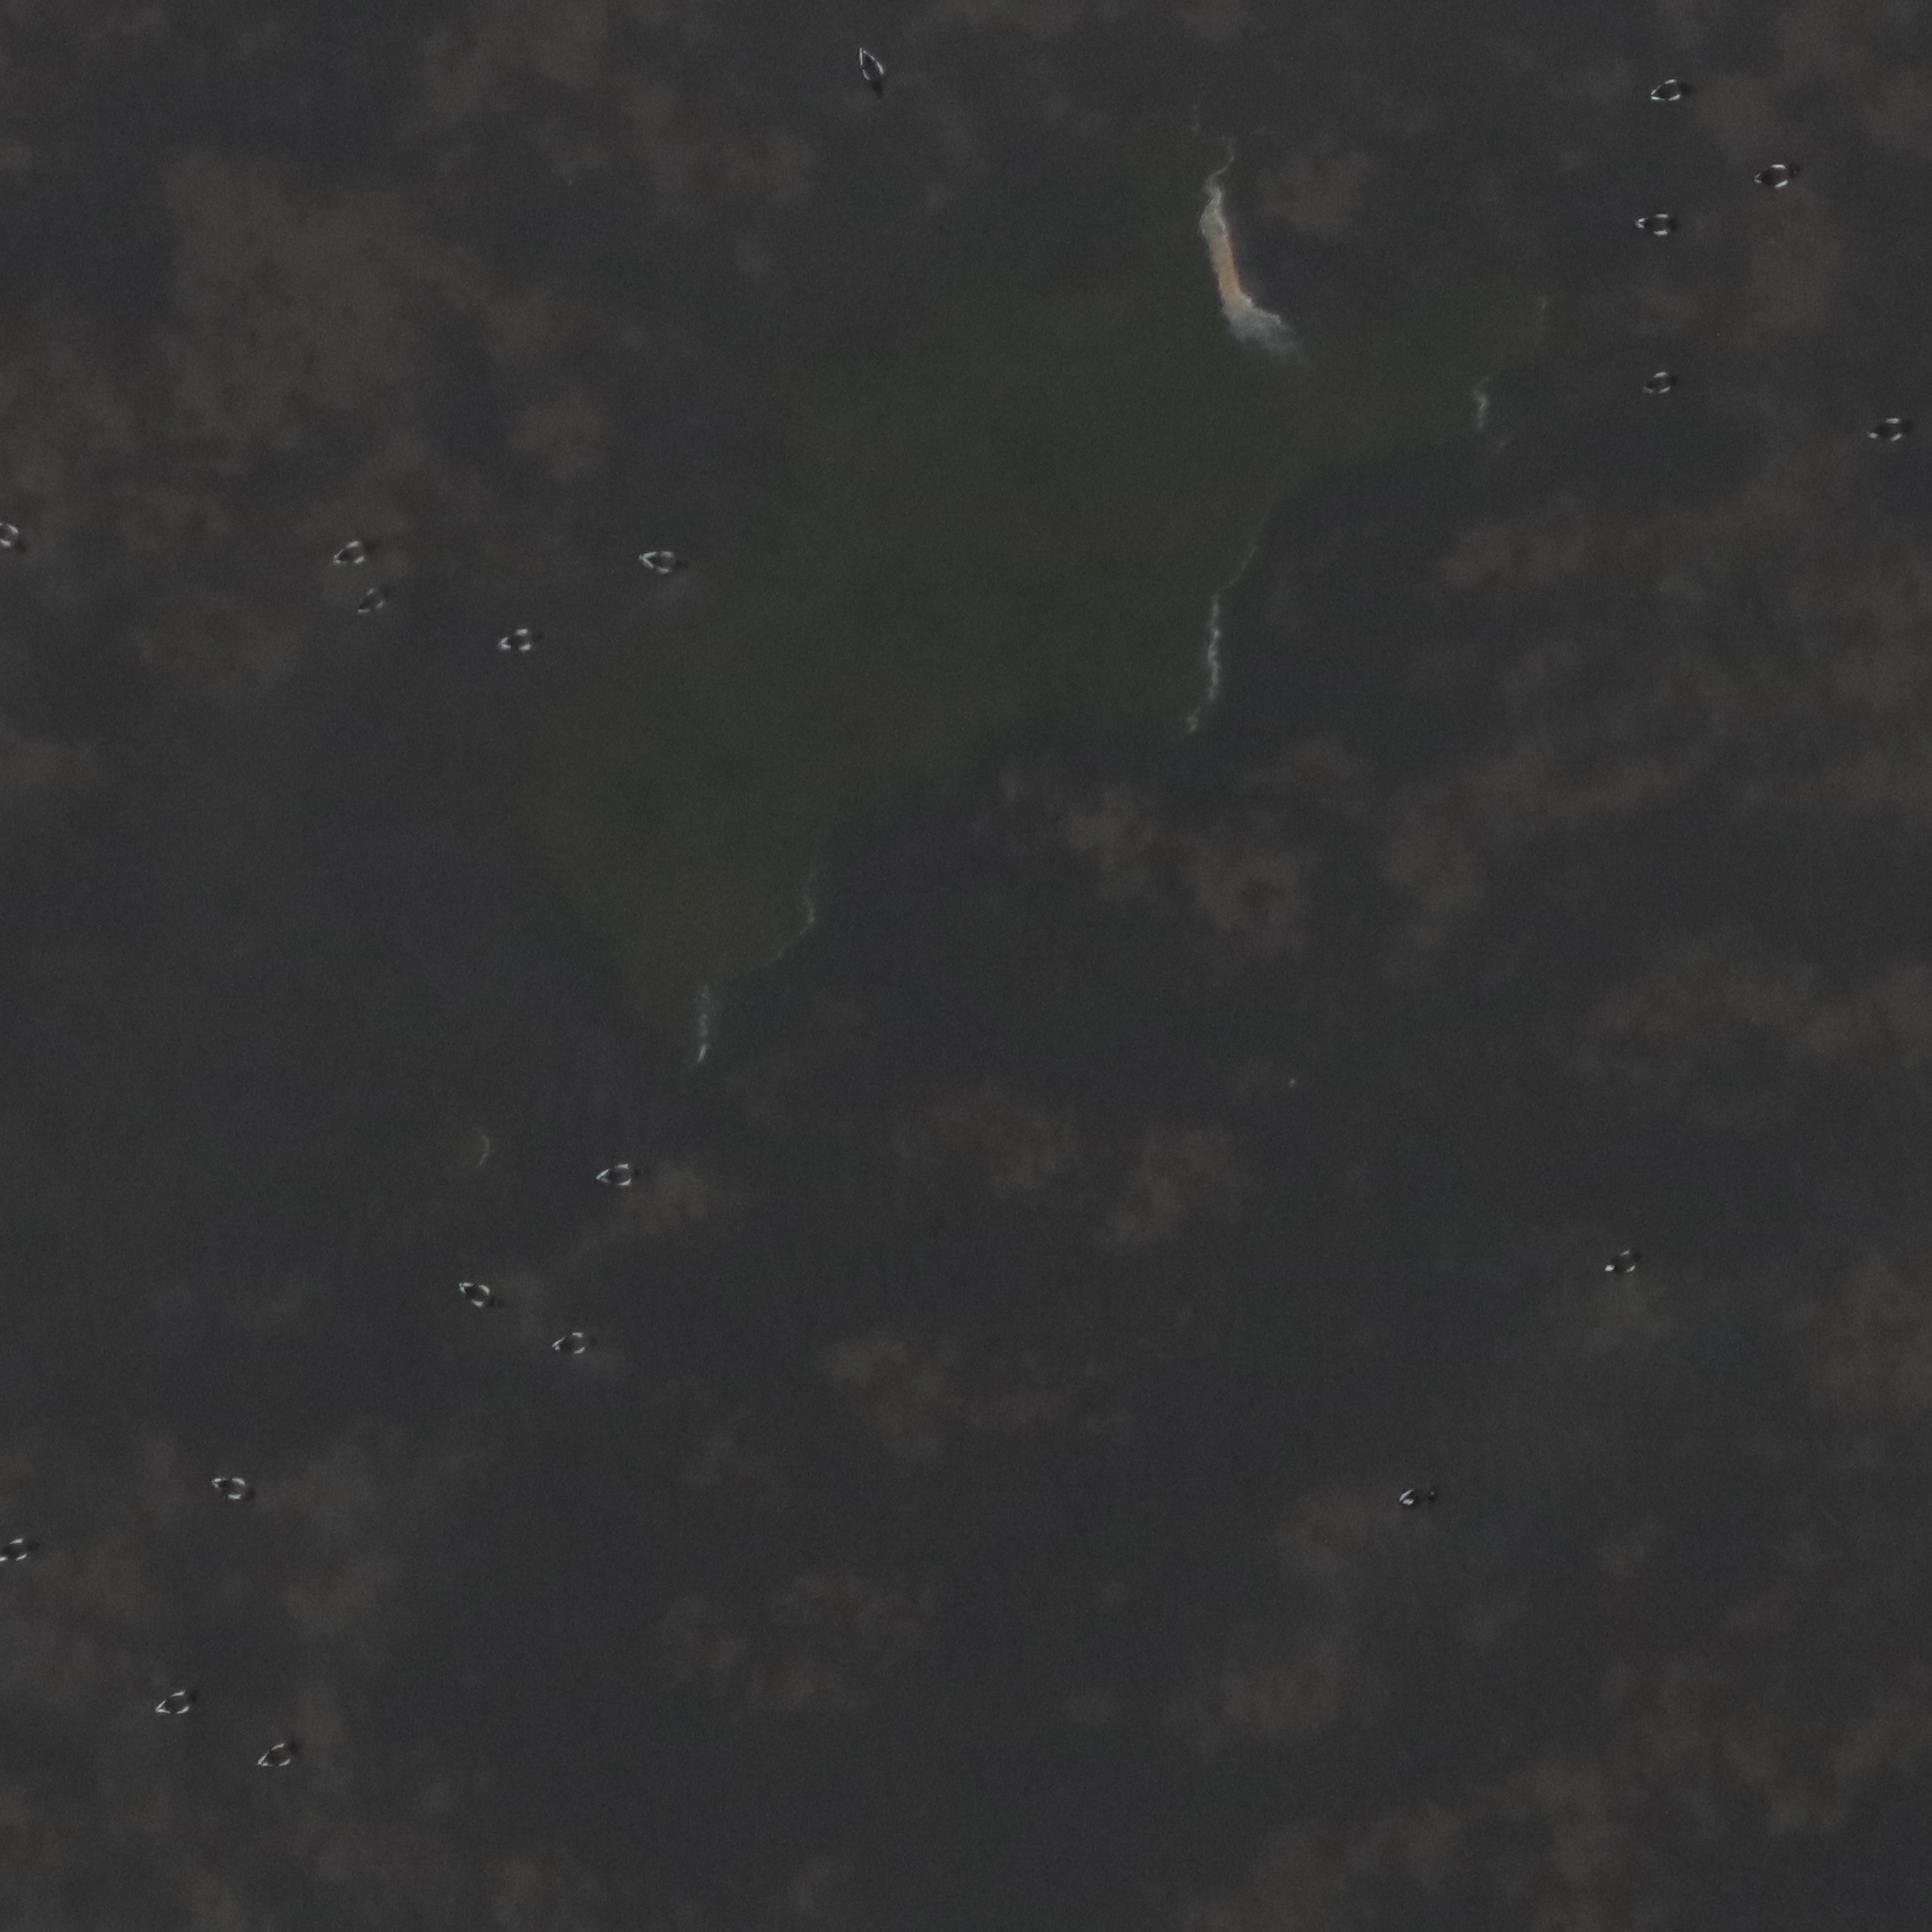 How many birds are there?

20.